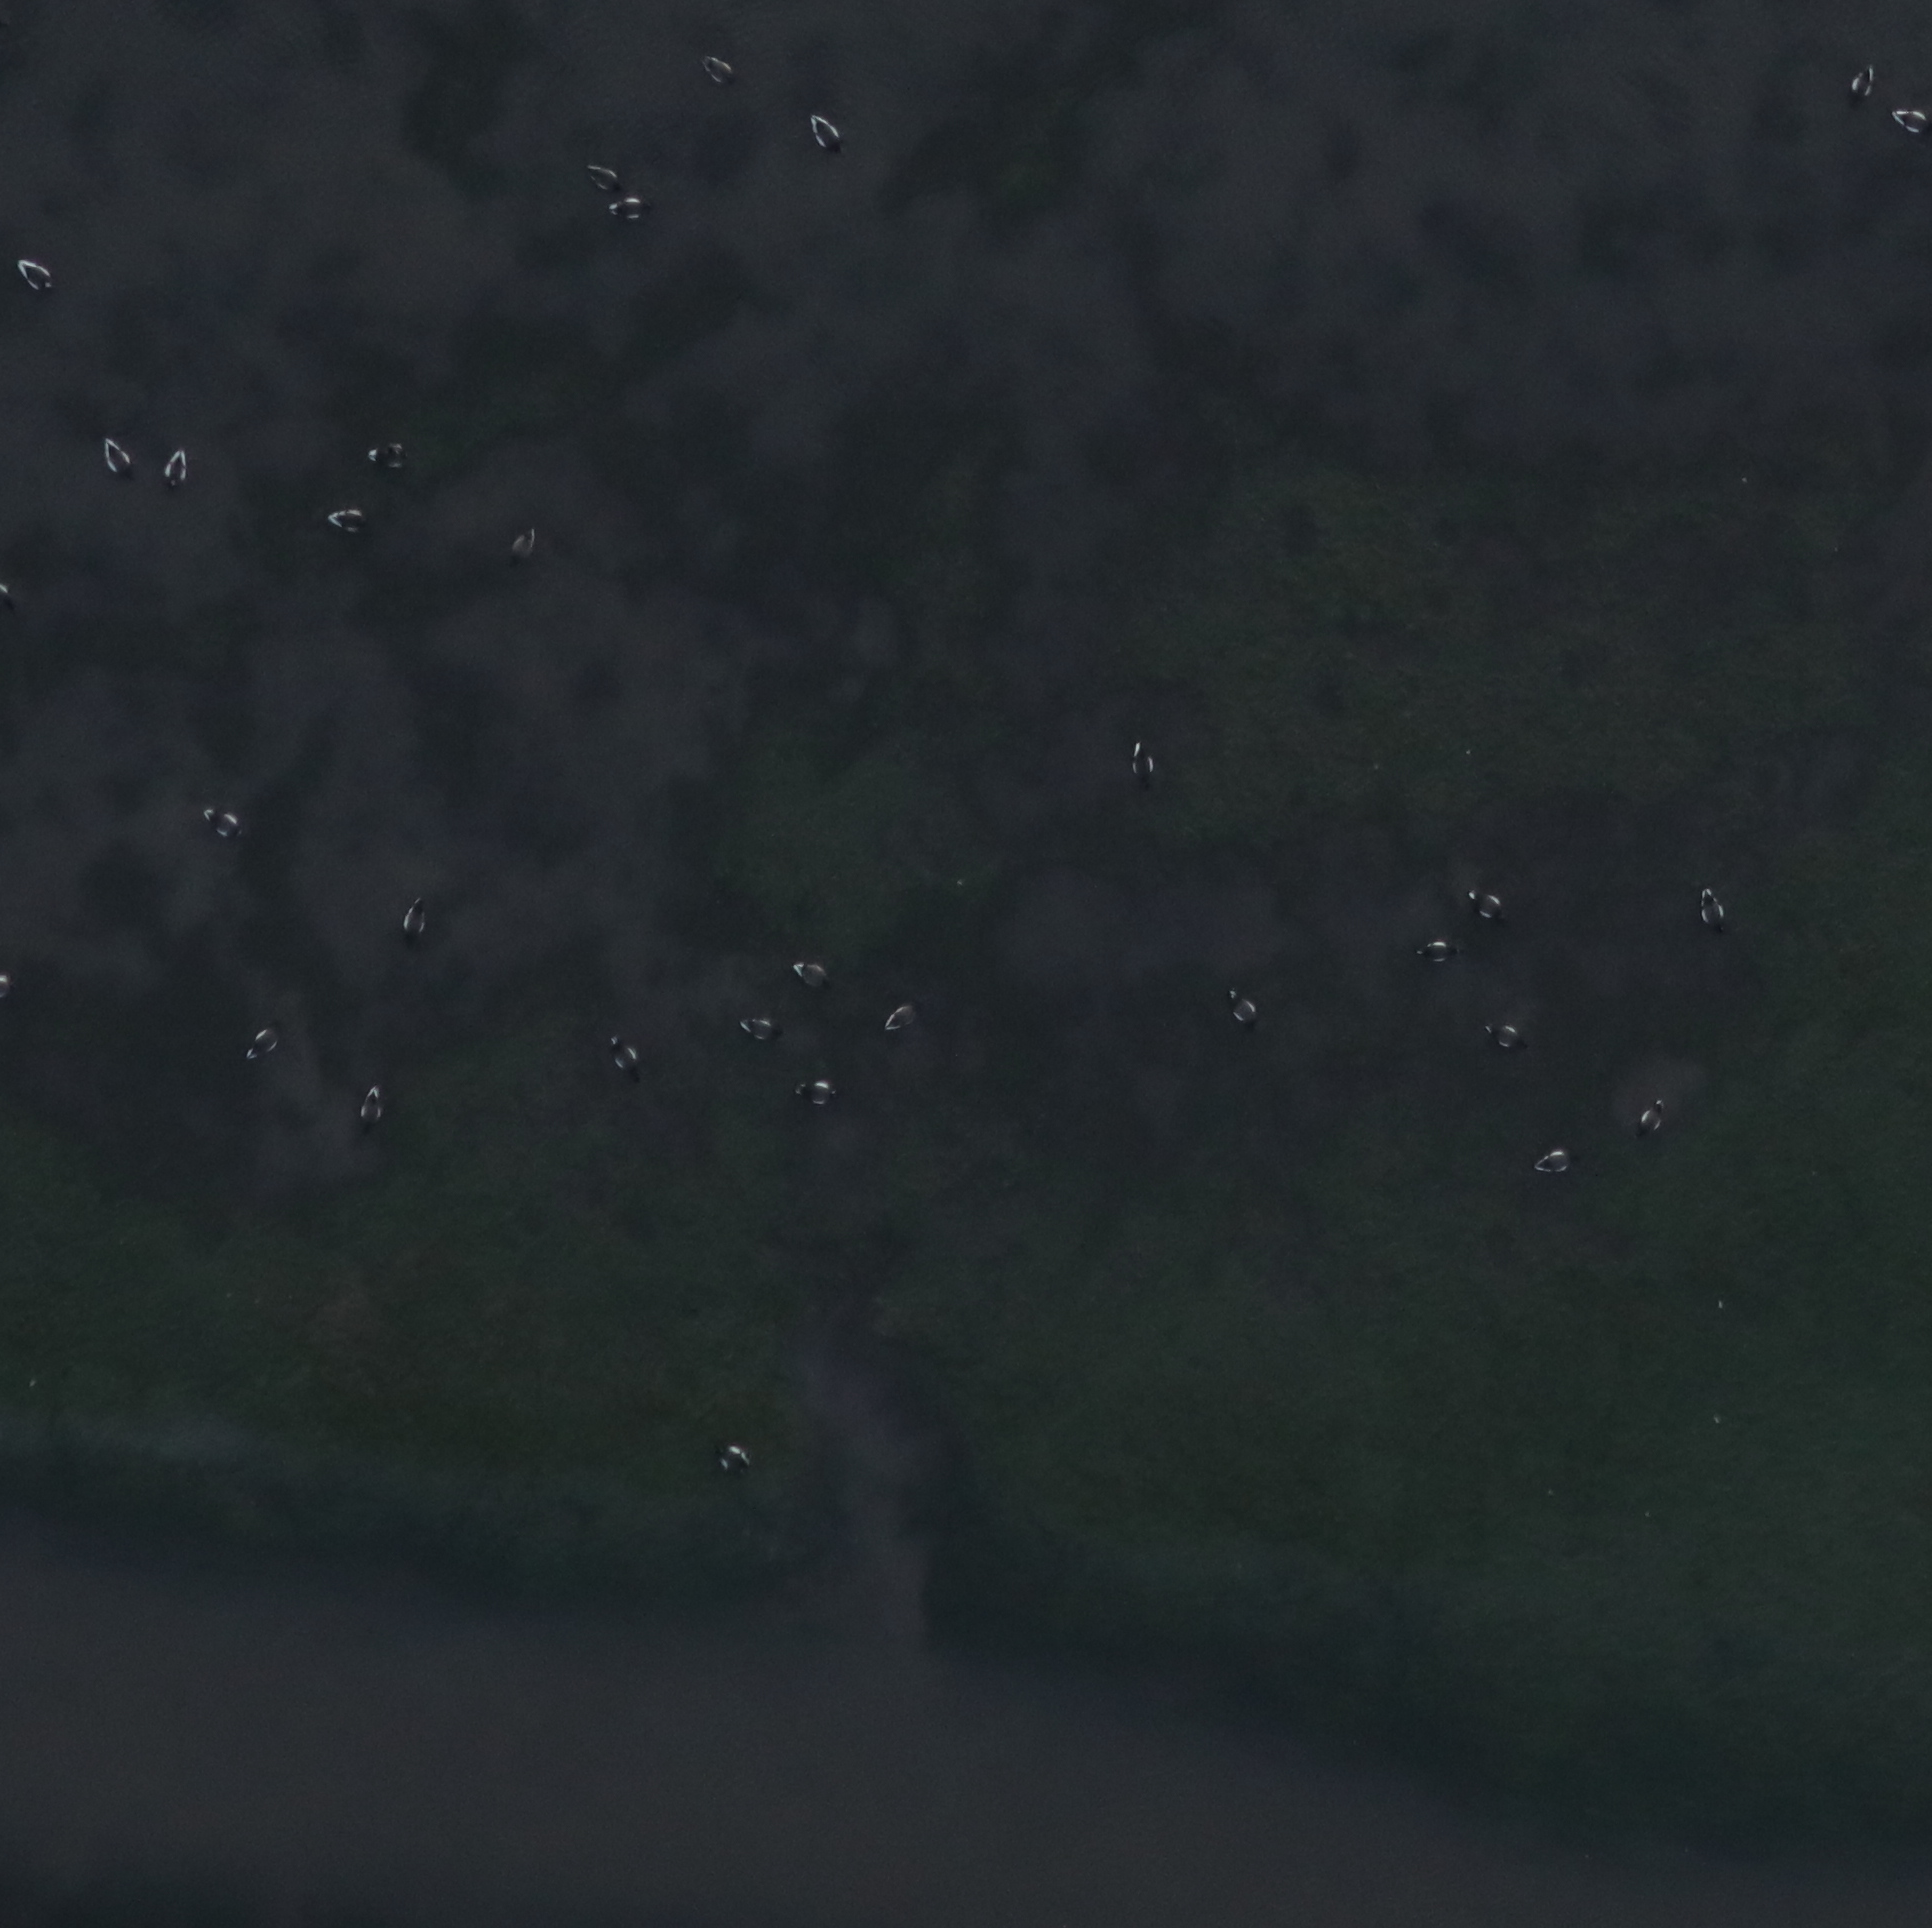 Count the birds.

30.